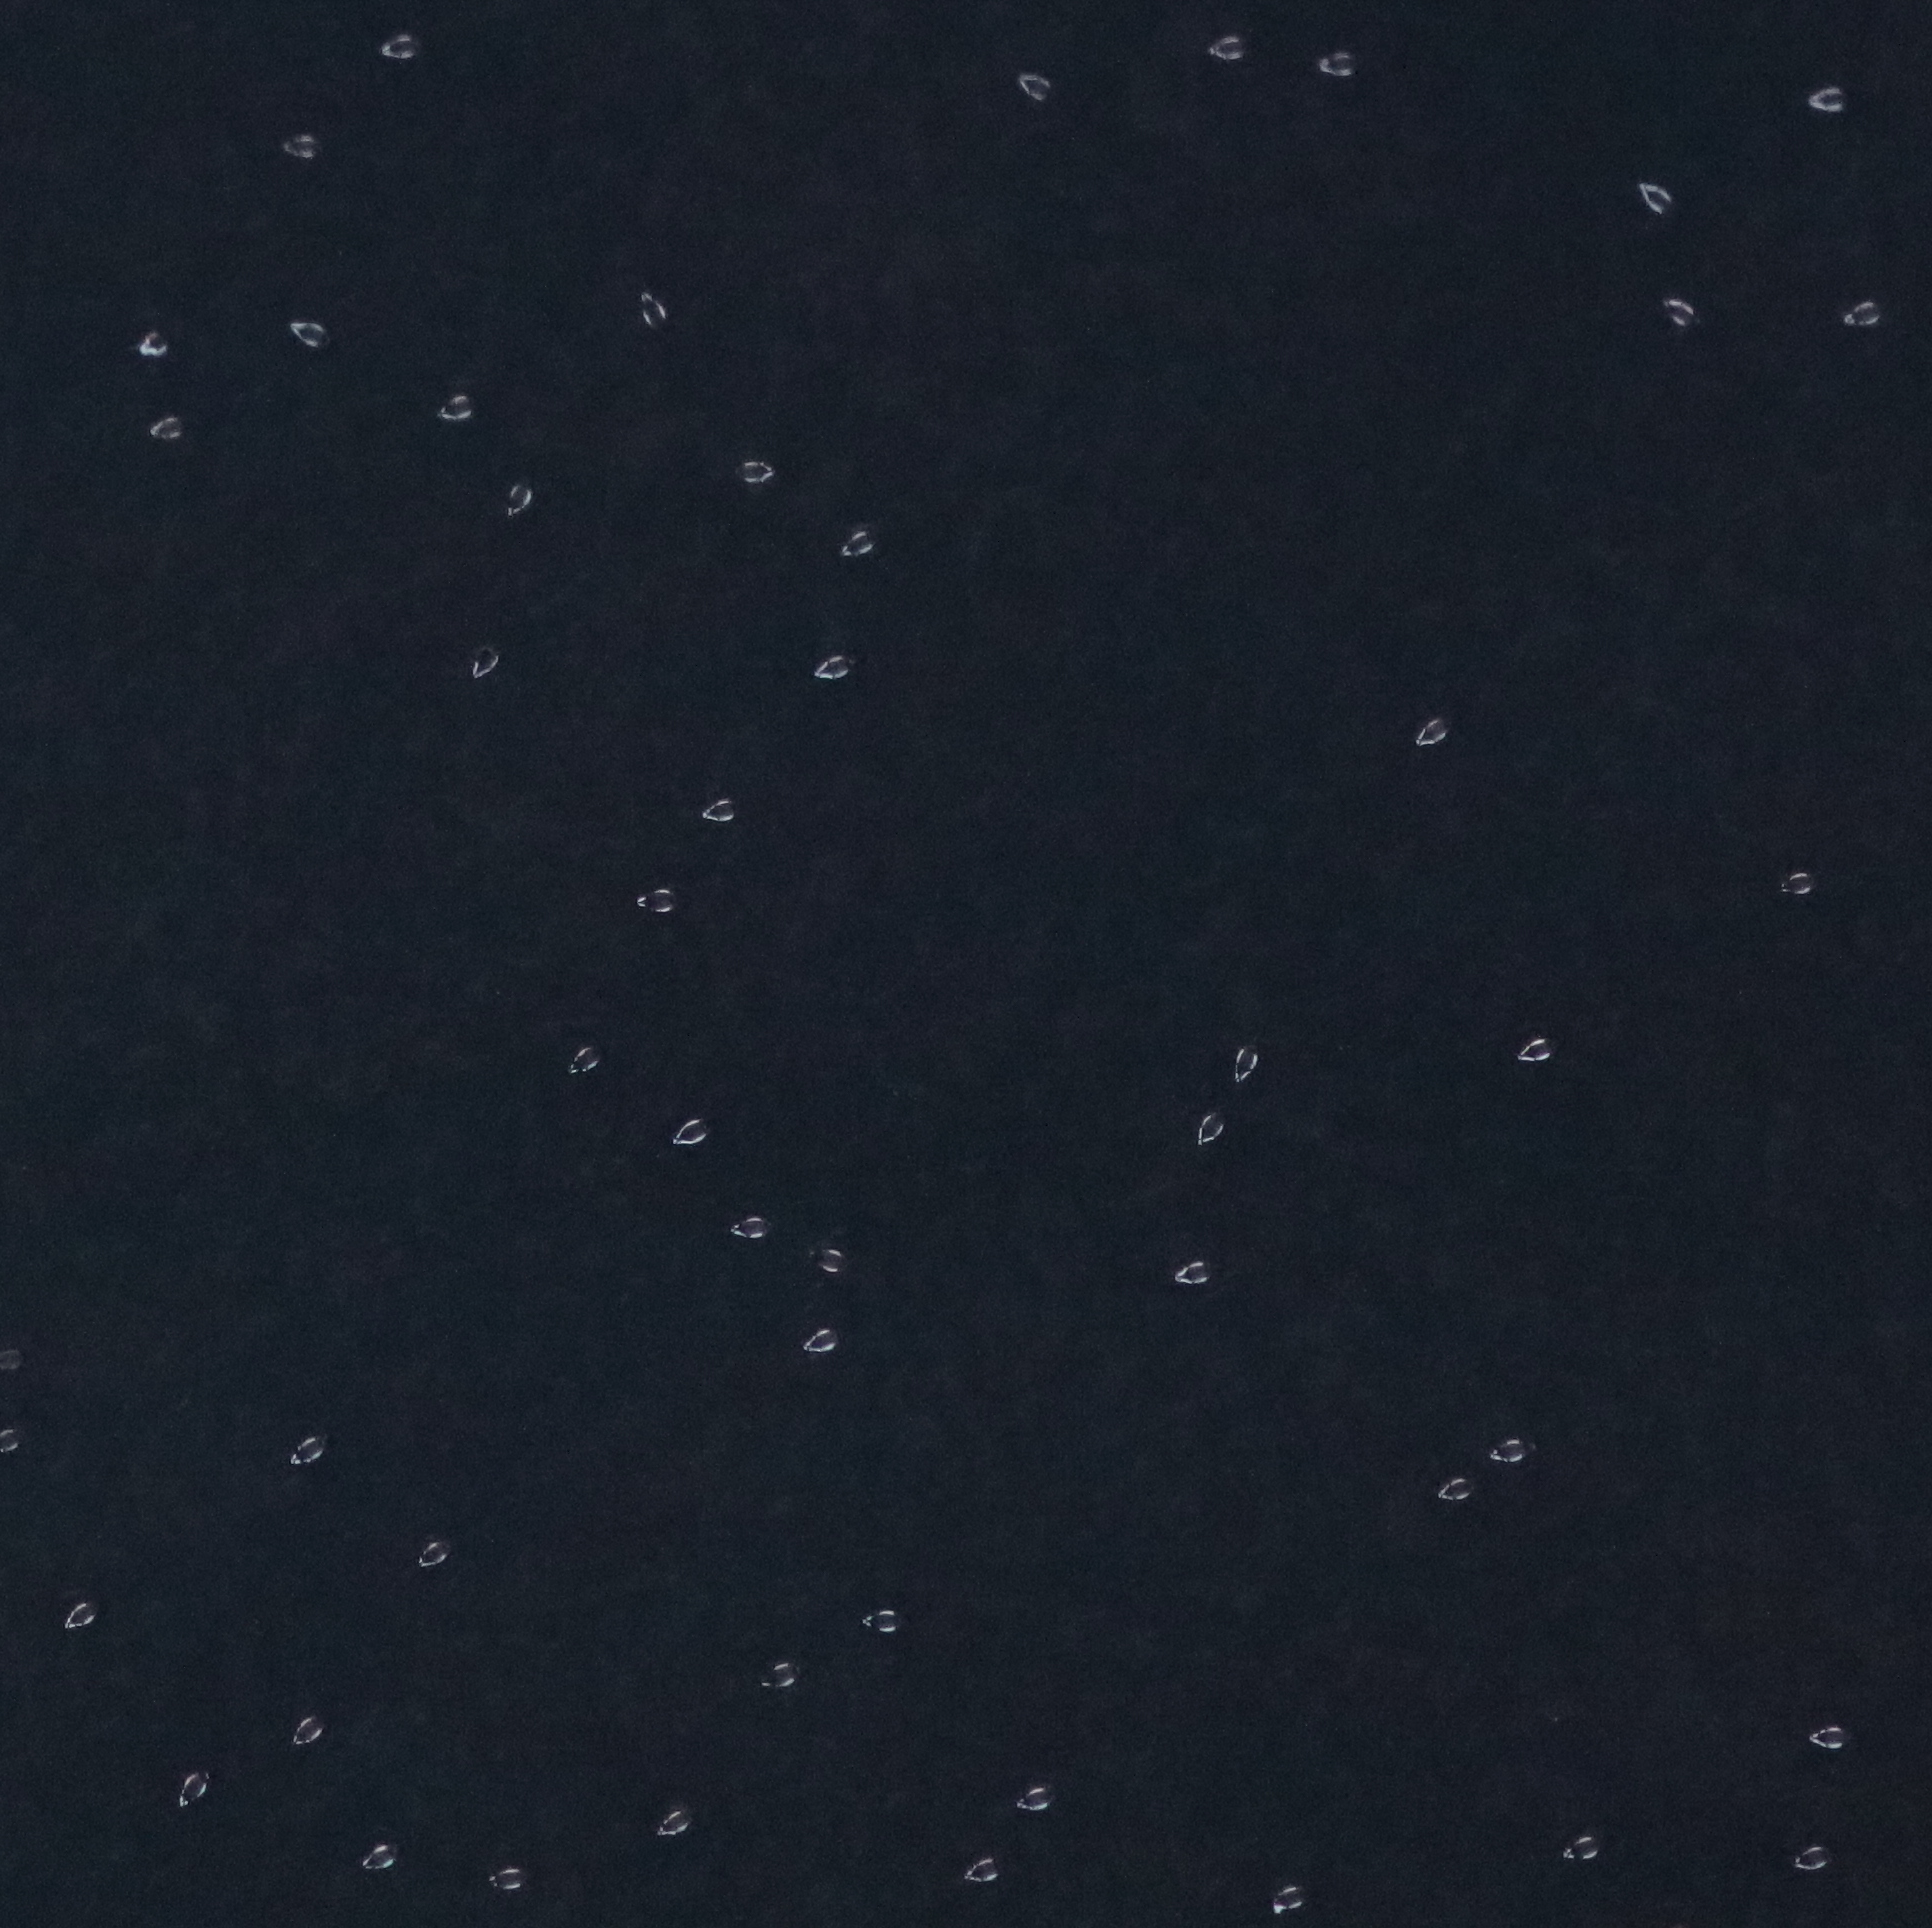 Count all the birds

52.